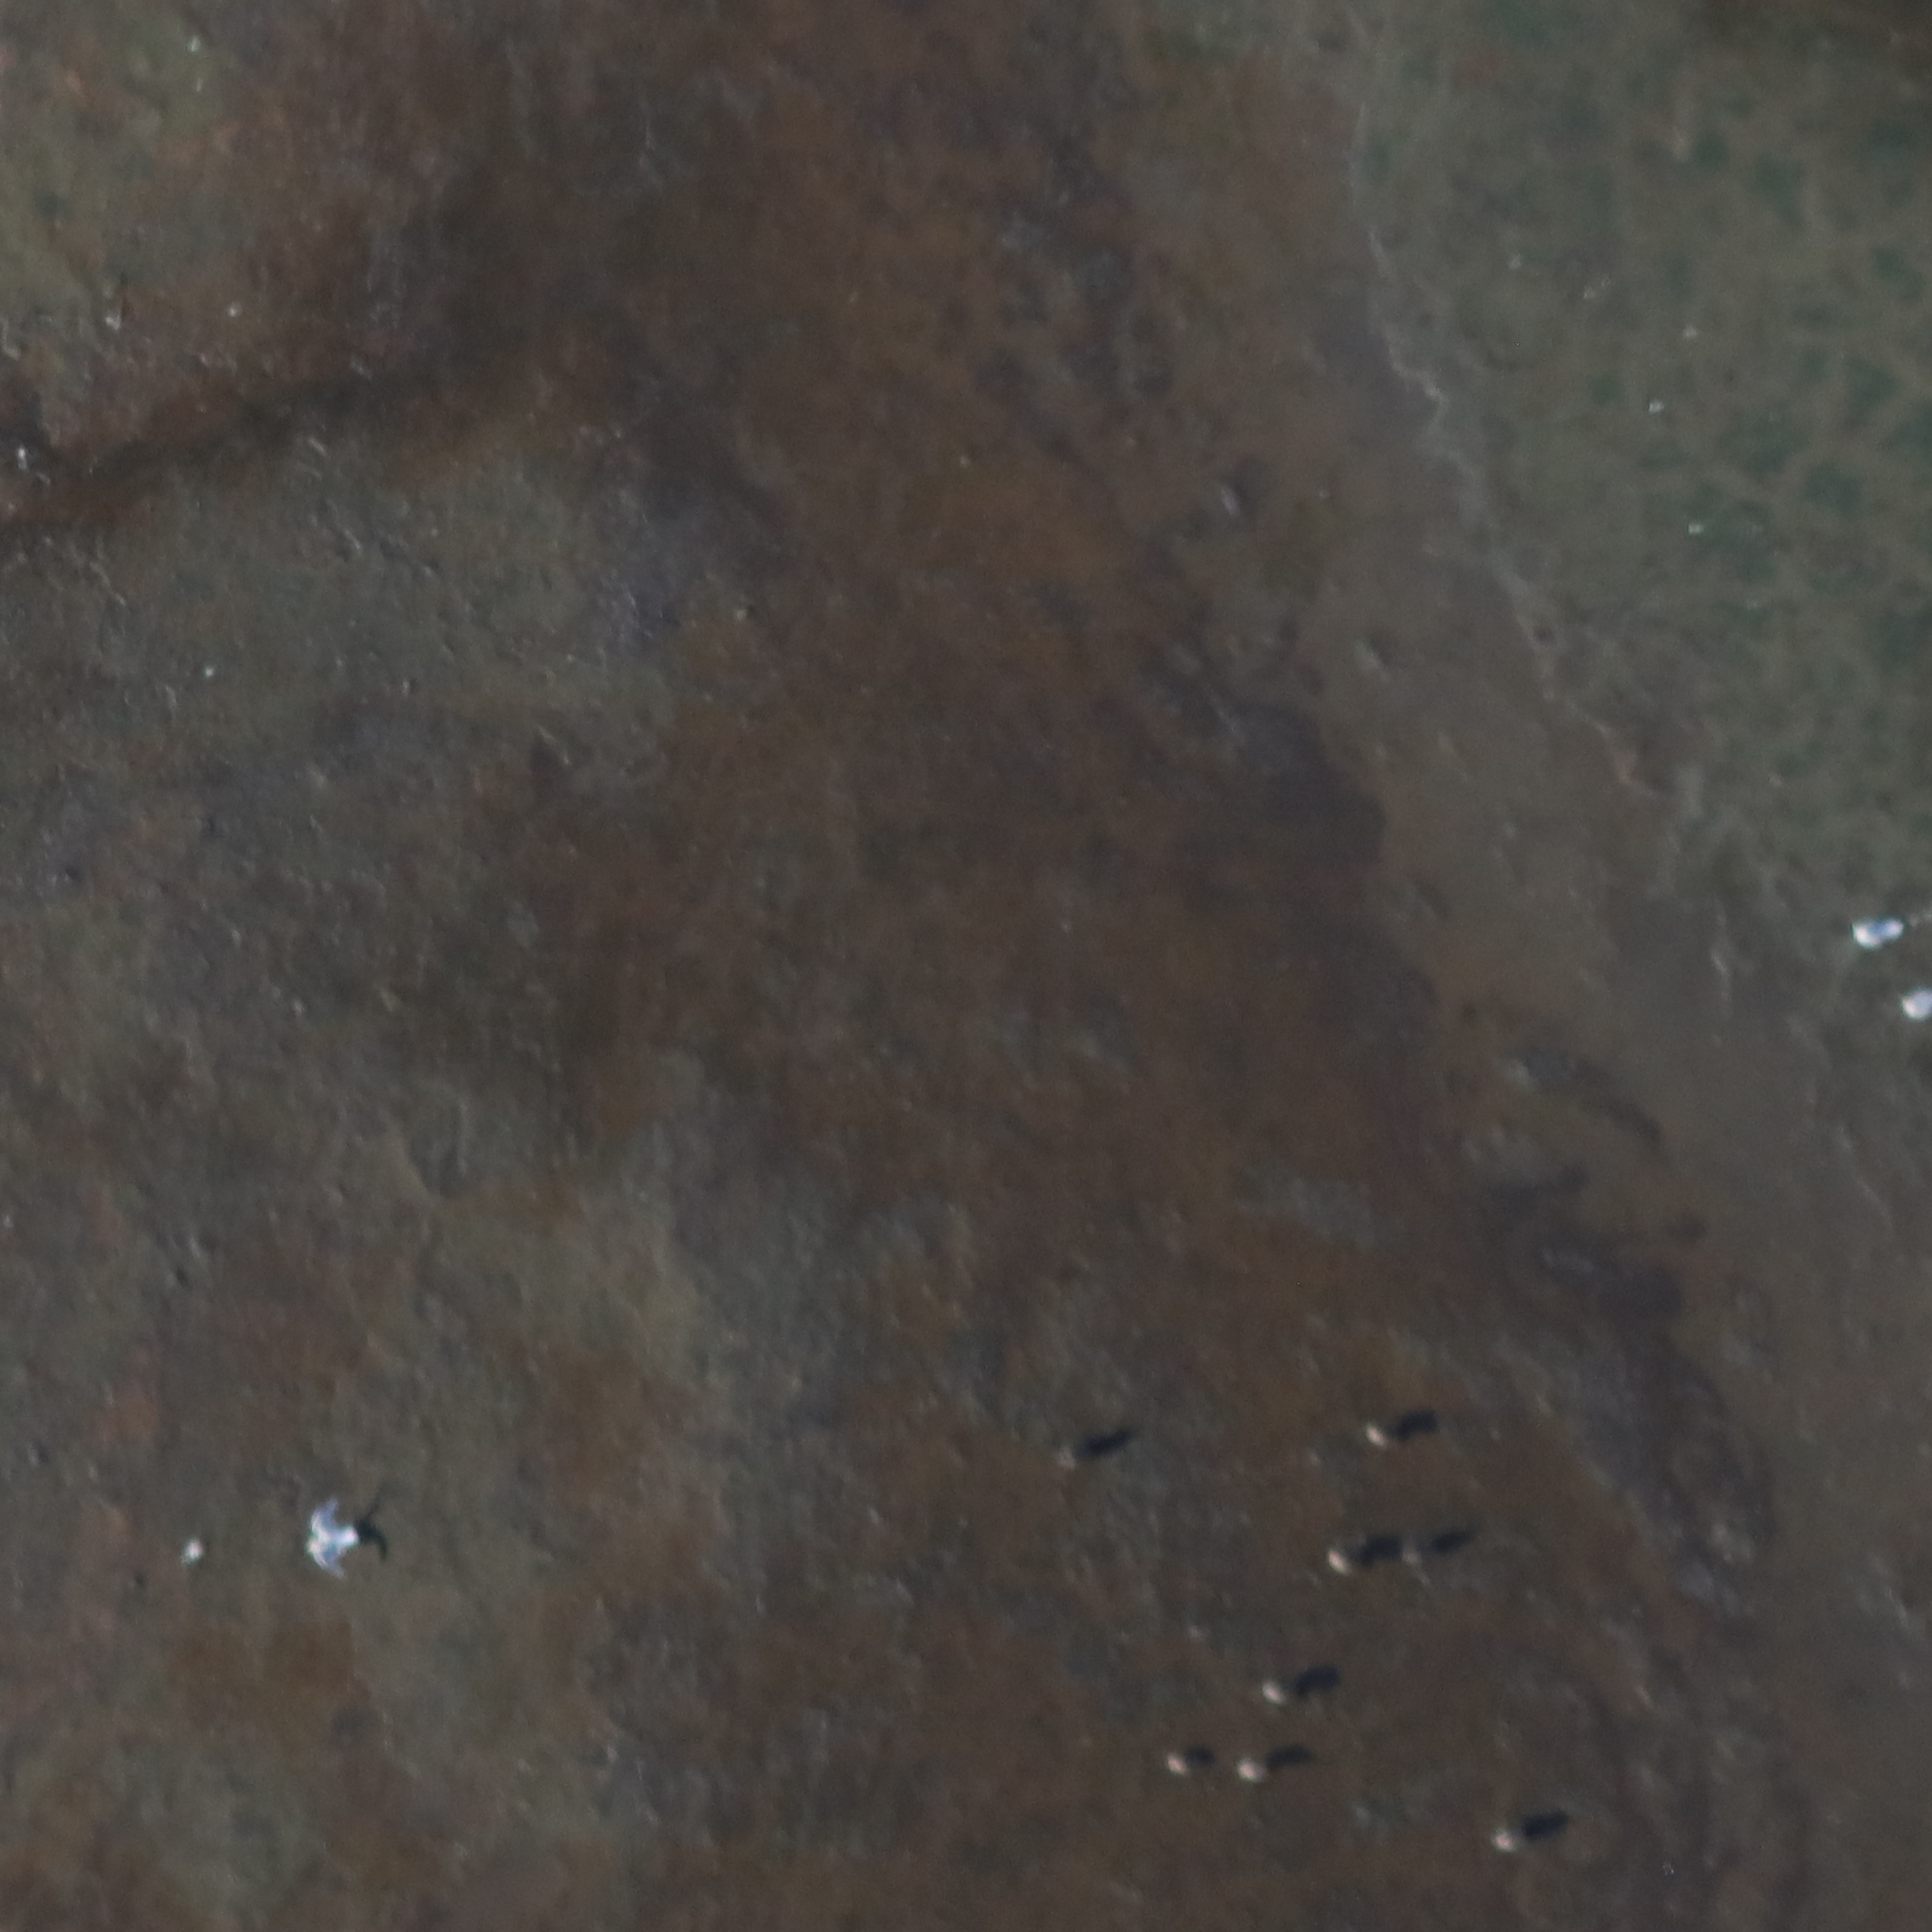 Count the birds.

11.